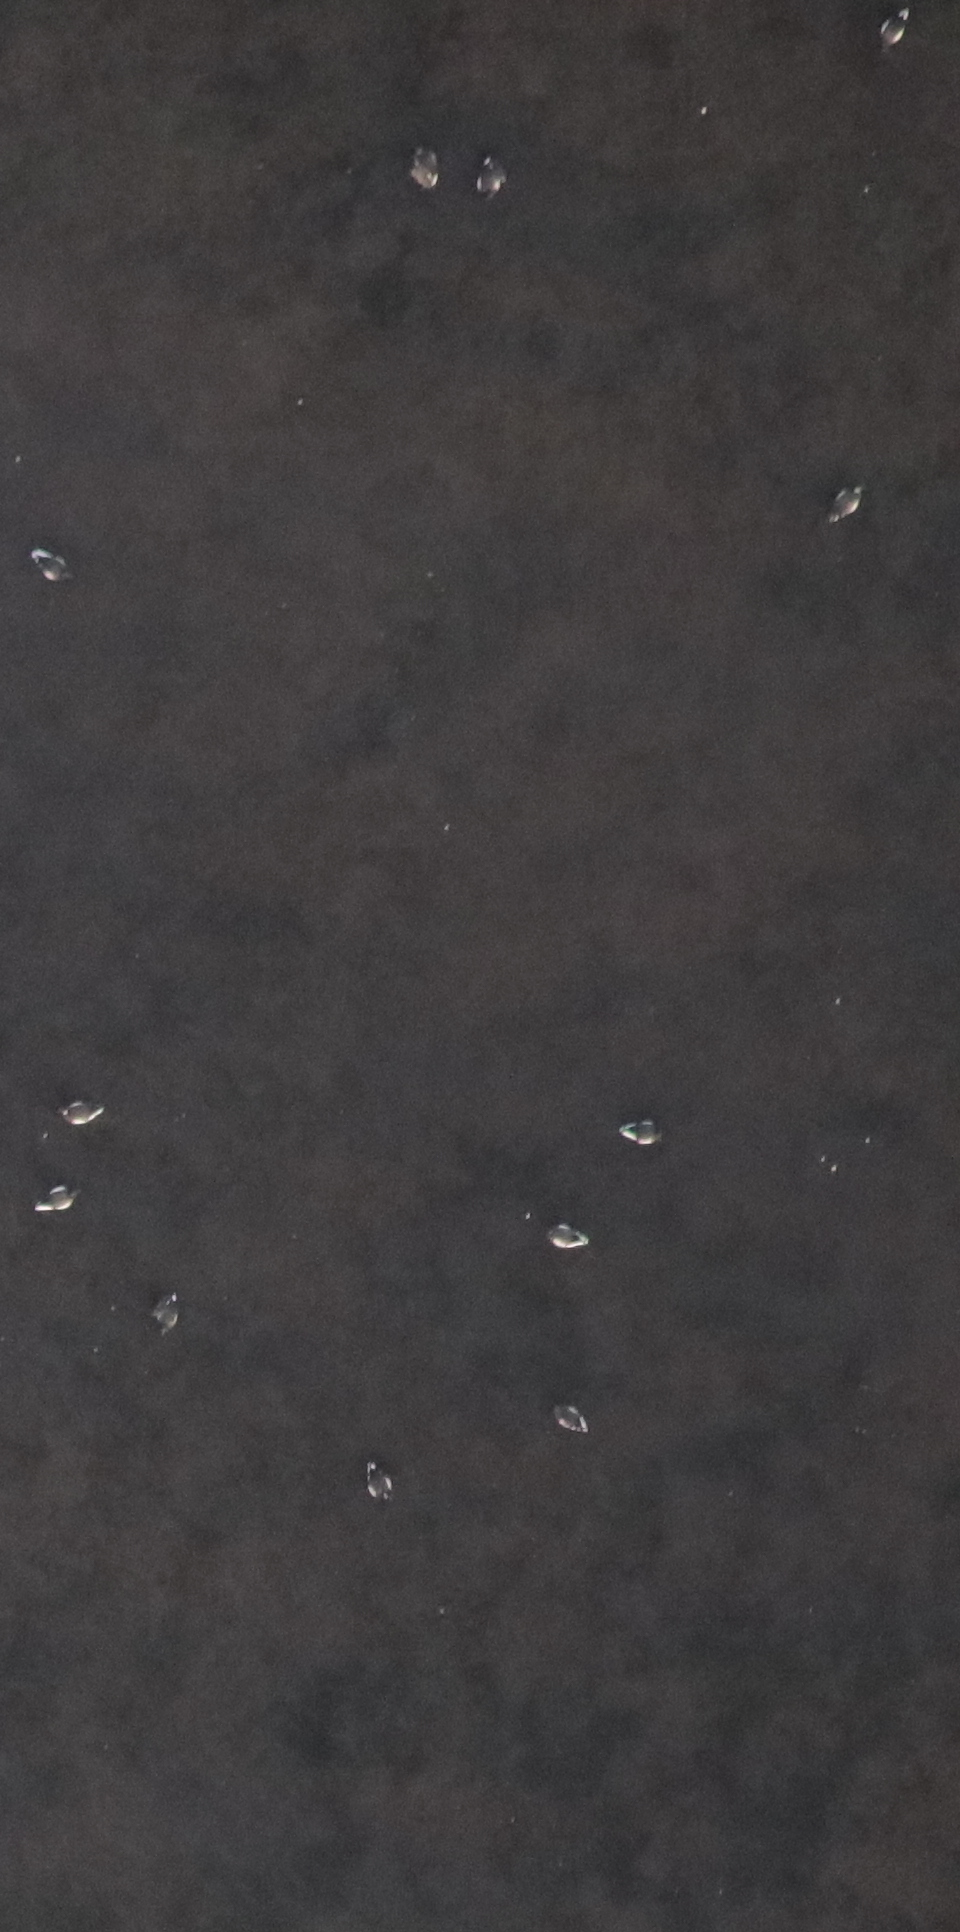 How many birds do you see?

12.